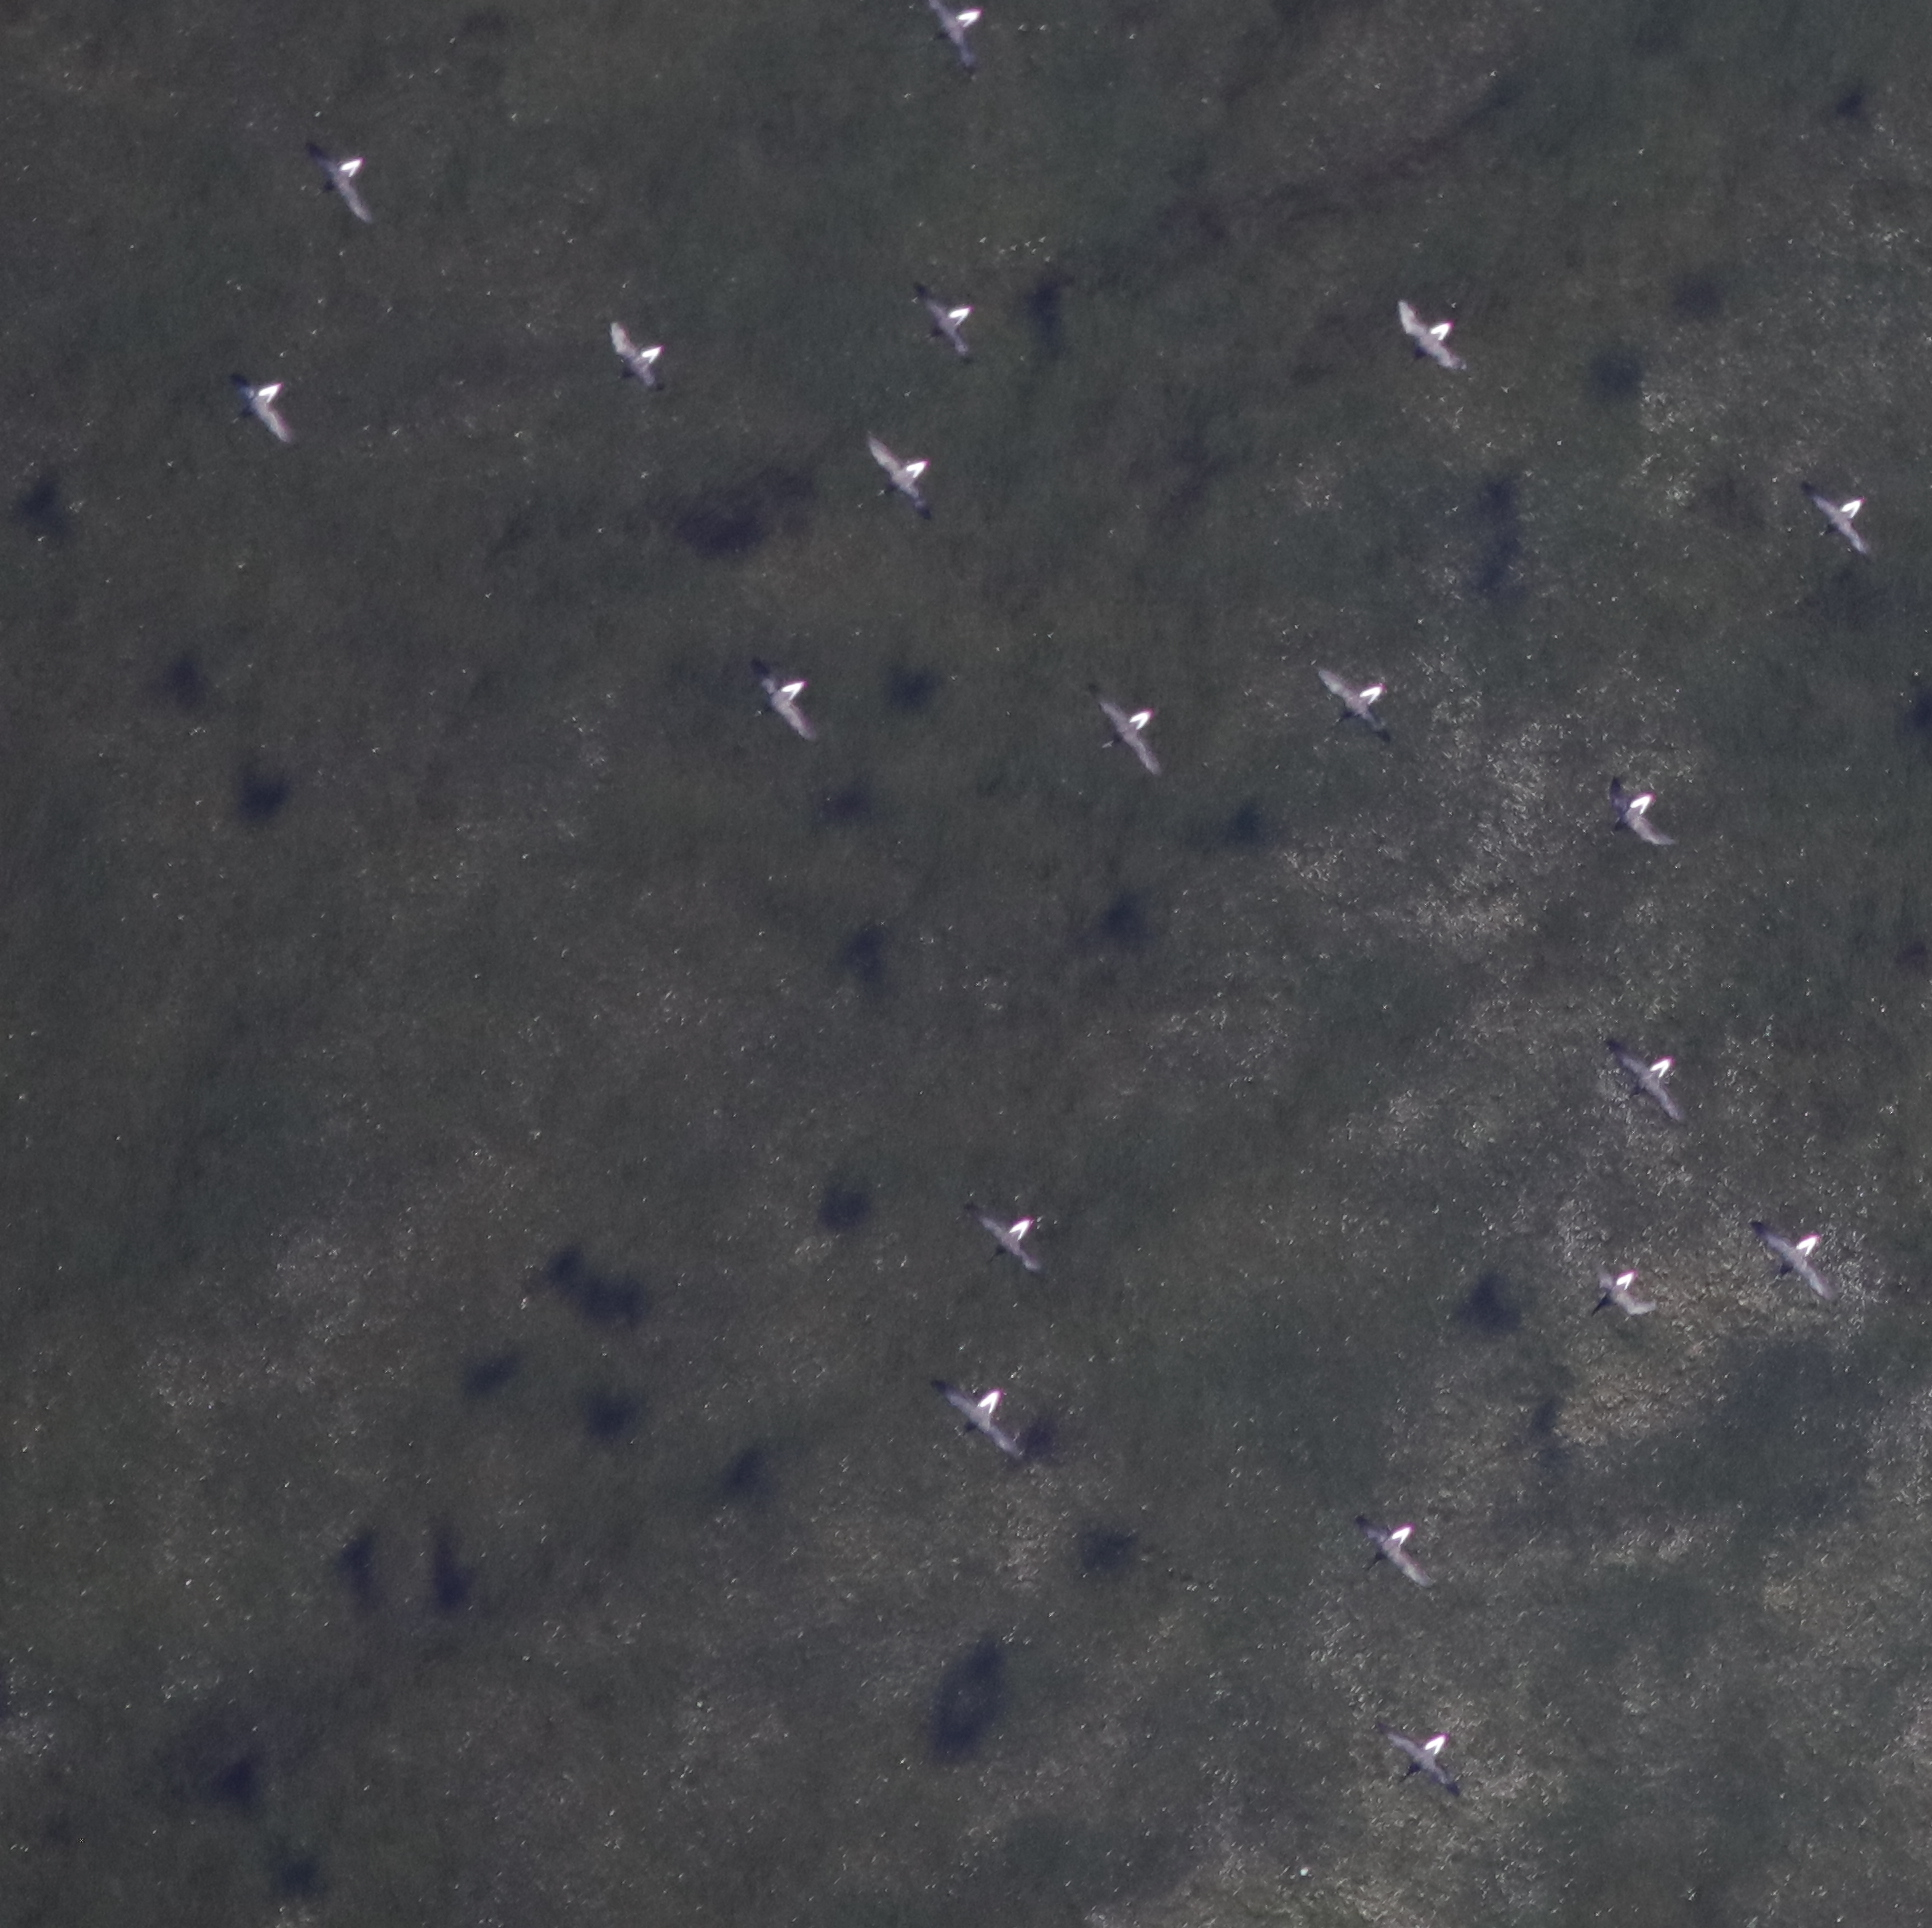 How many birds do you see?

19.